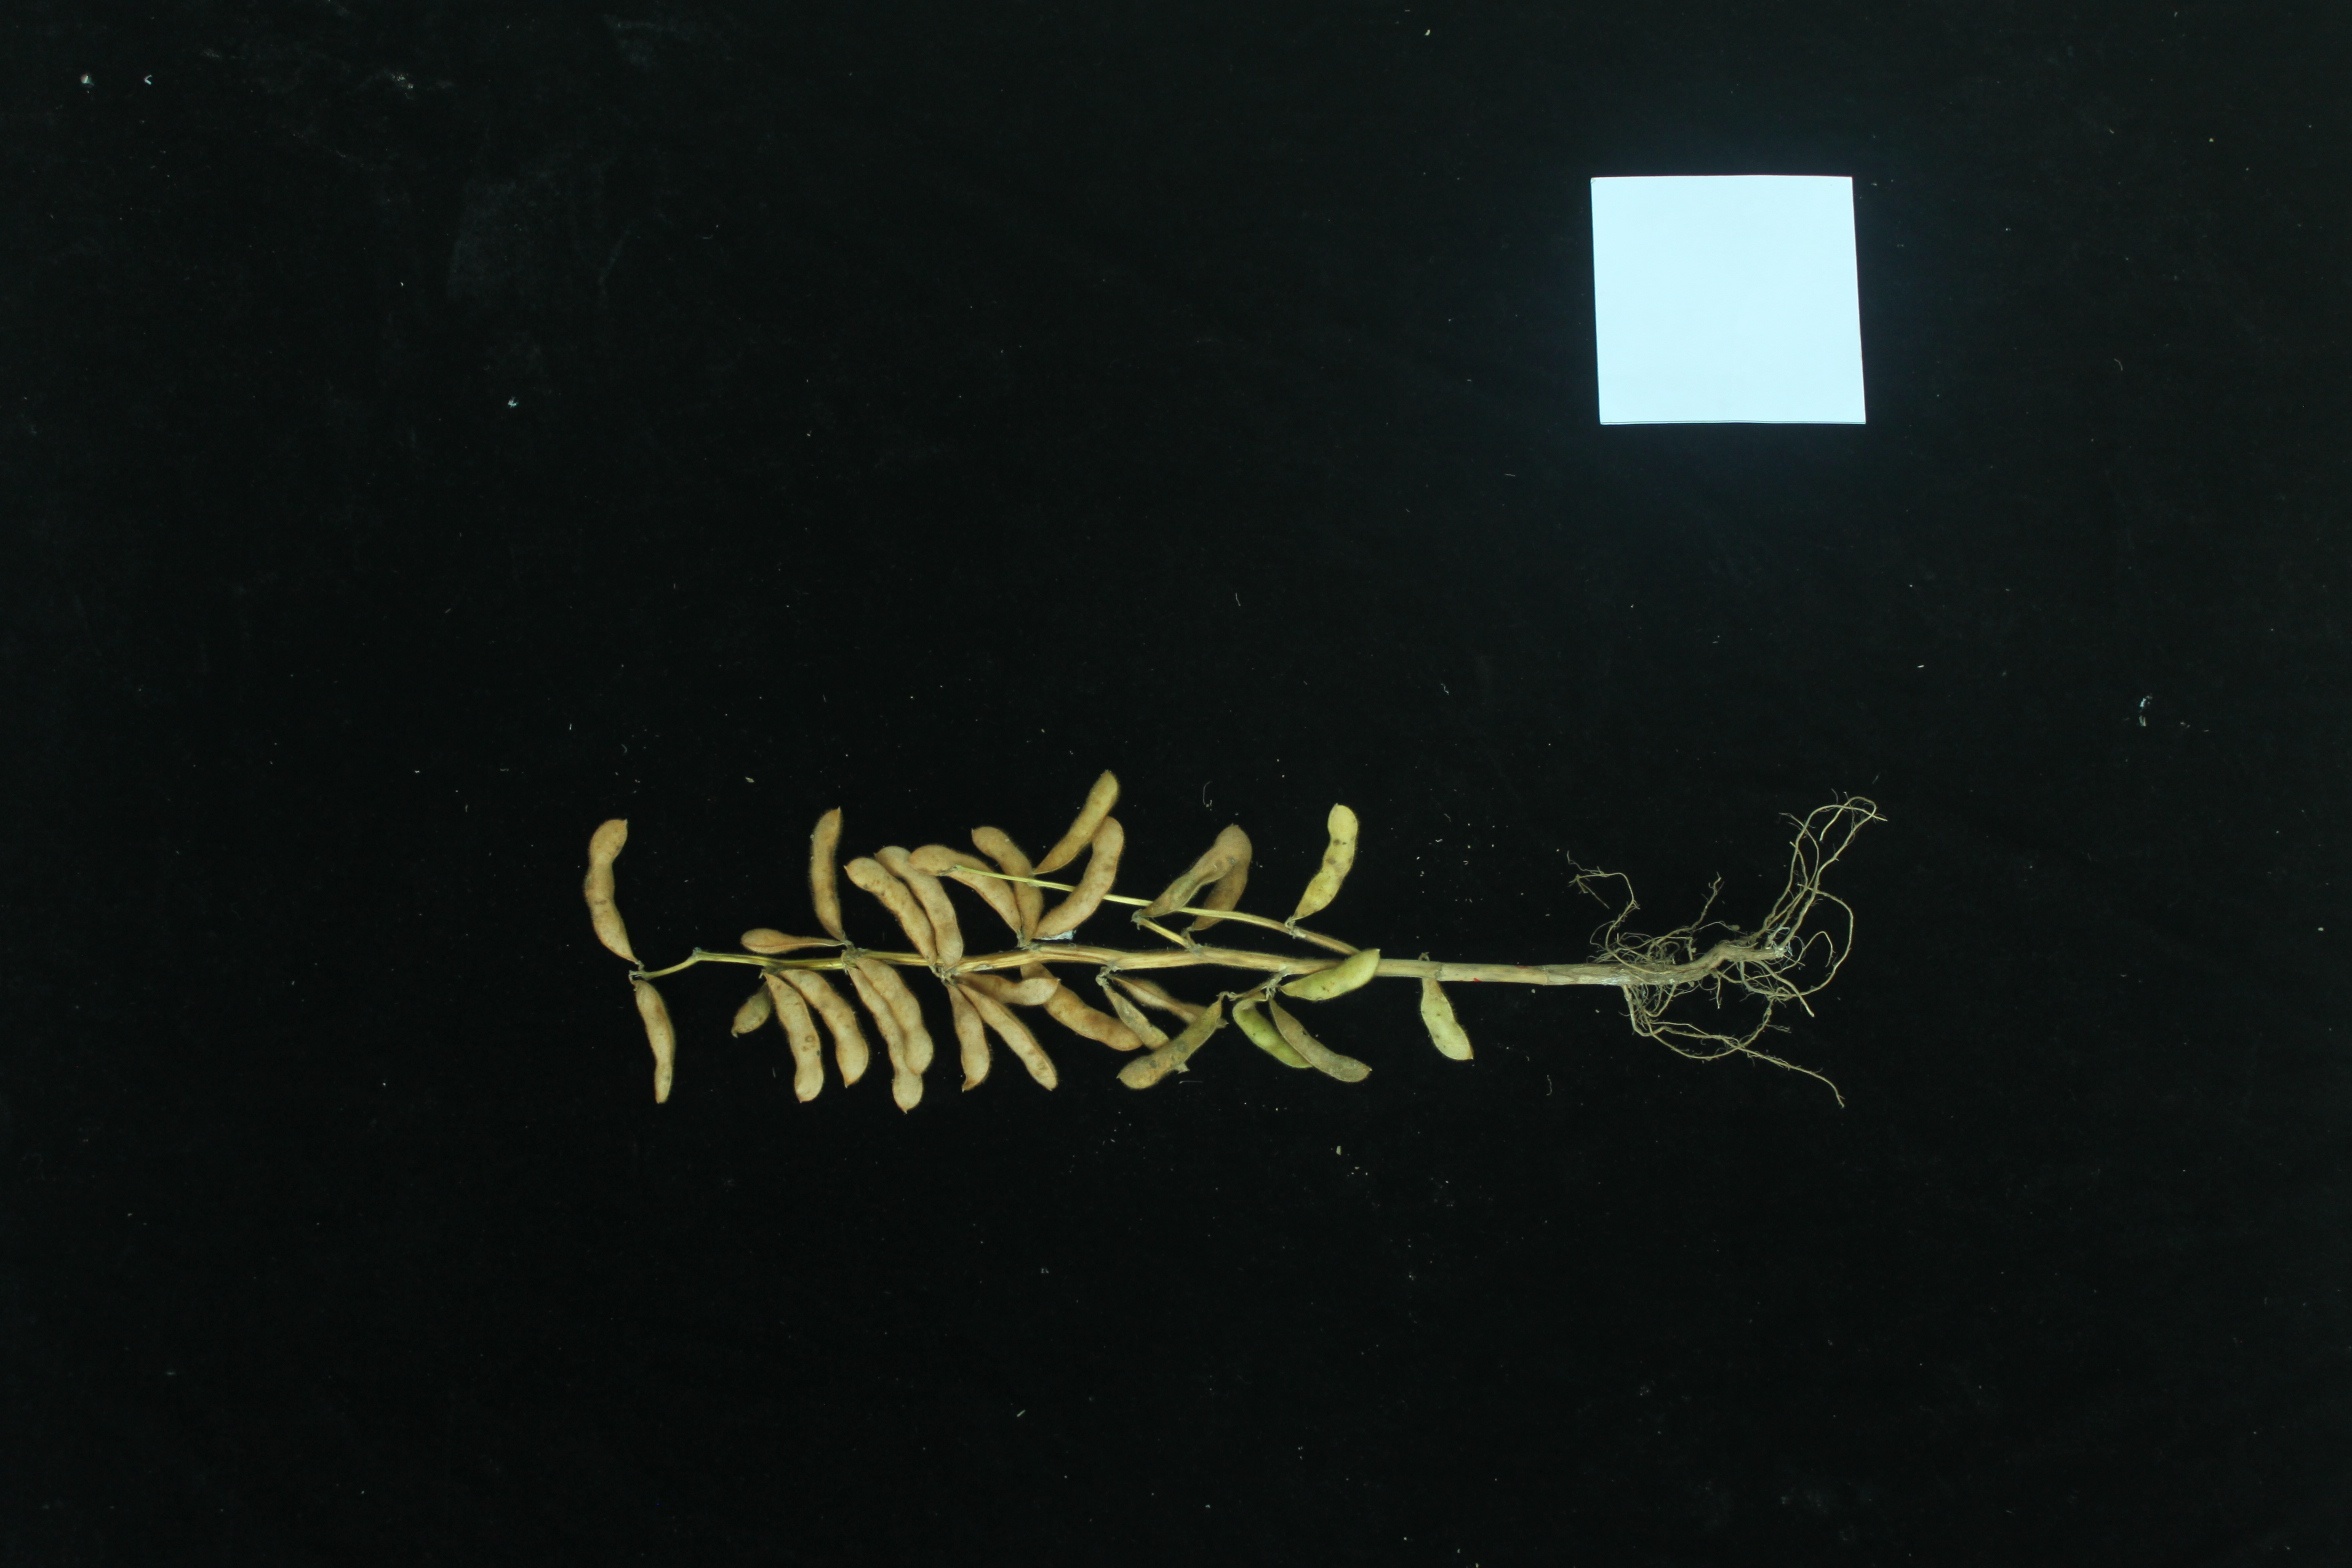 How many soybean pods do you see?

29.